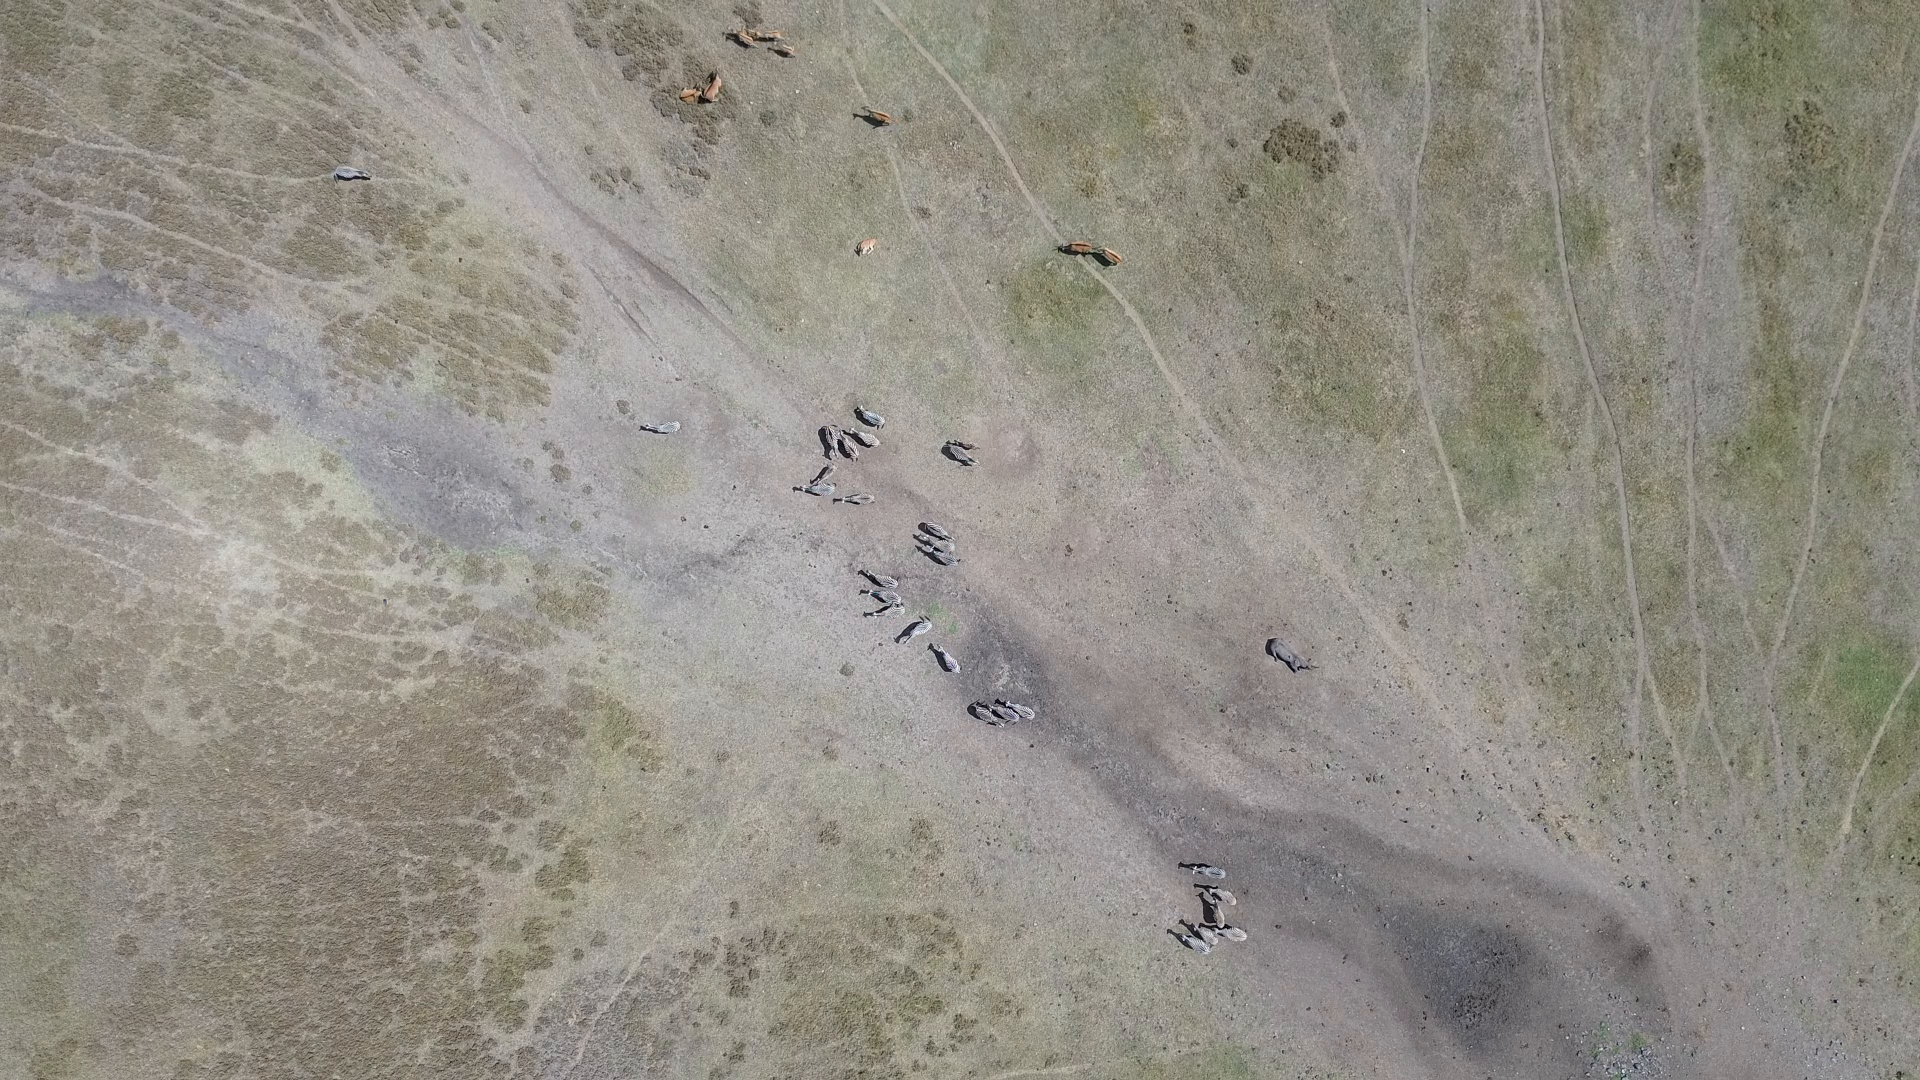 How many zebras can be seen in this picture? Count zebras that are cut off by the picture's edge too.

28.